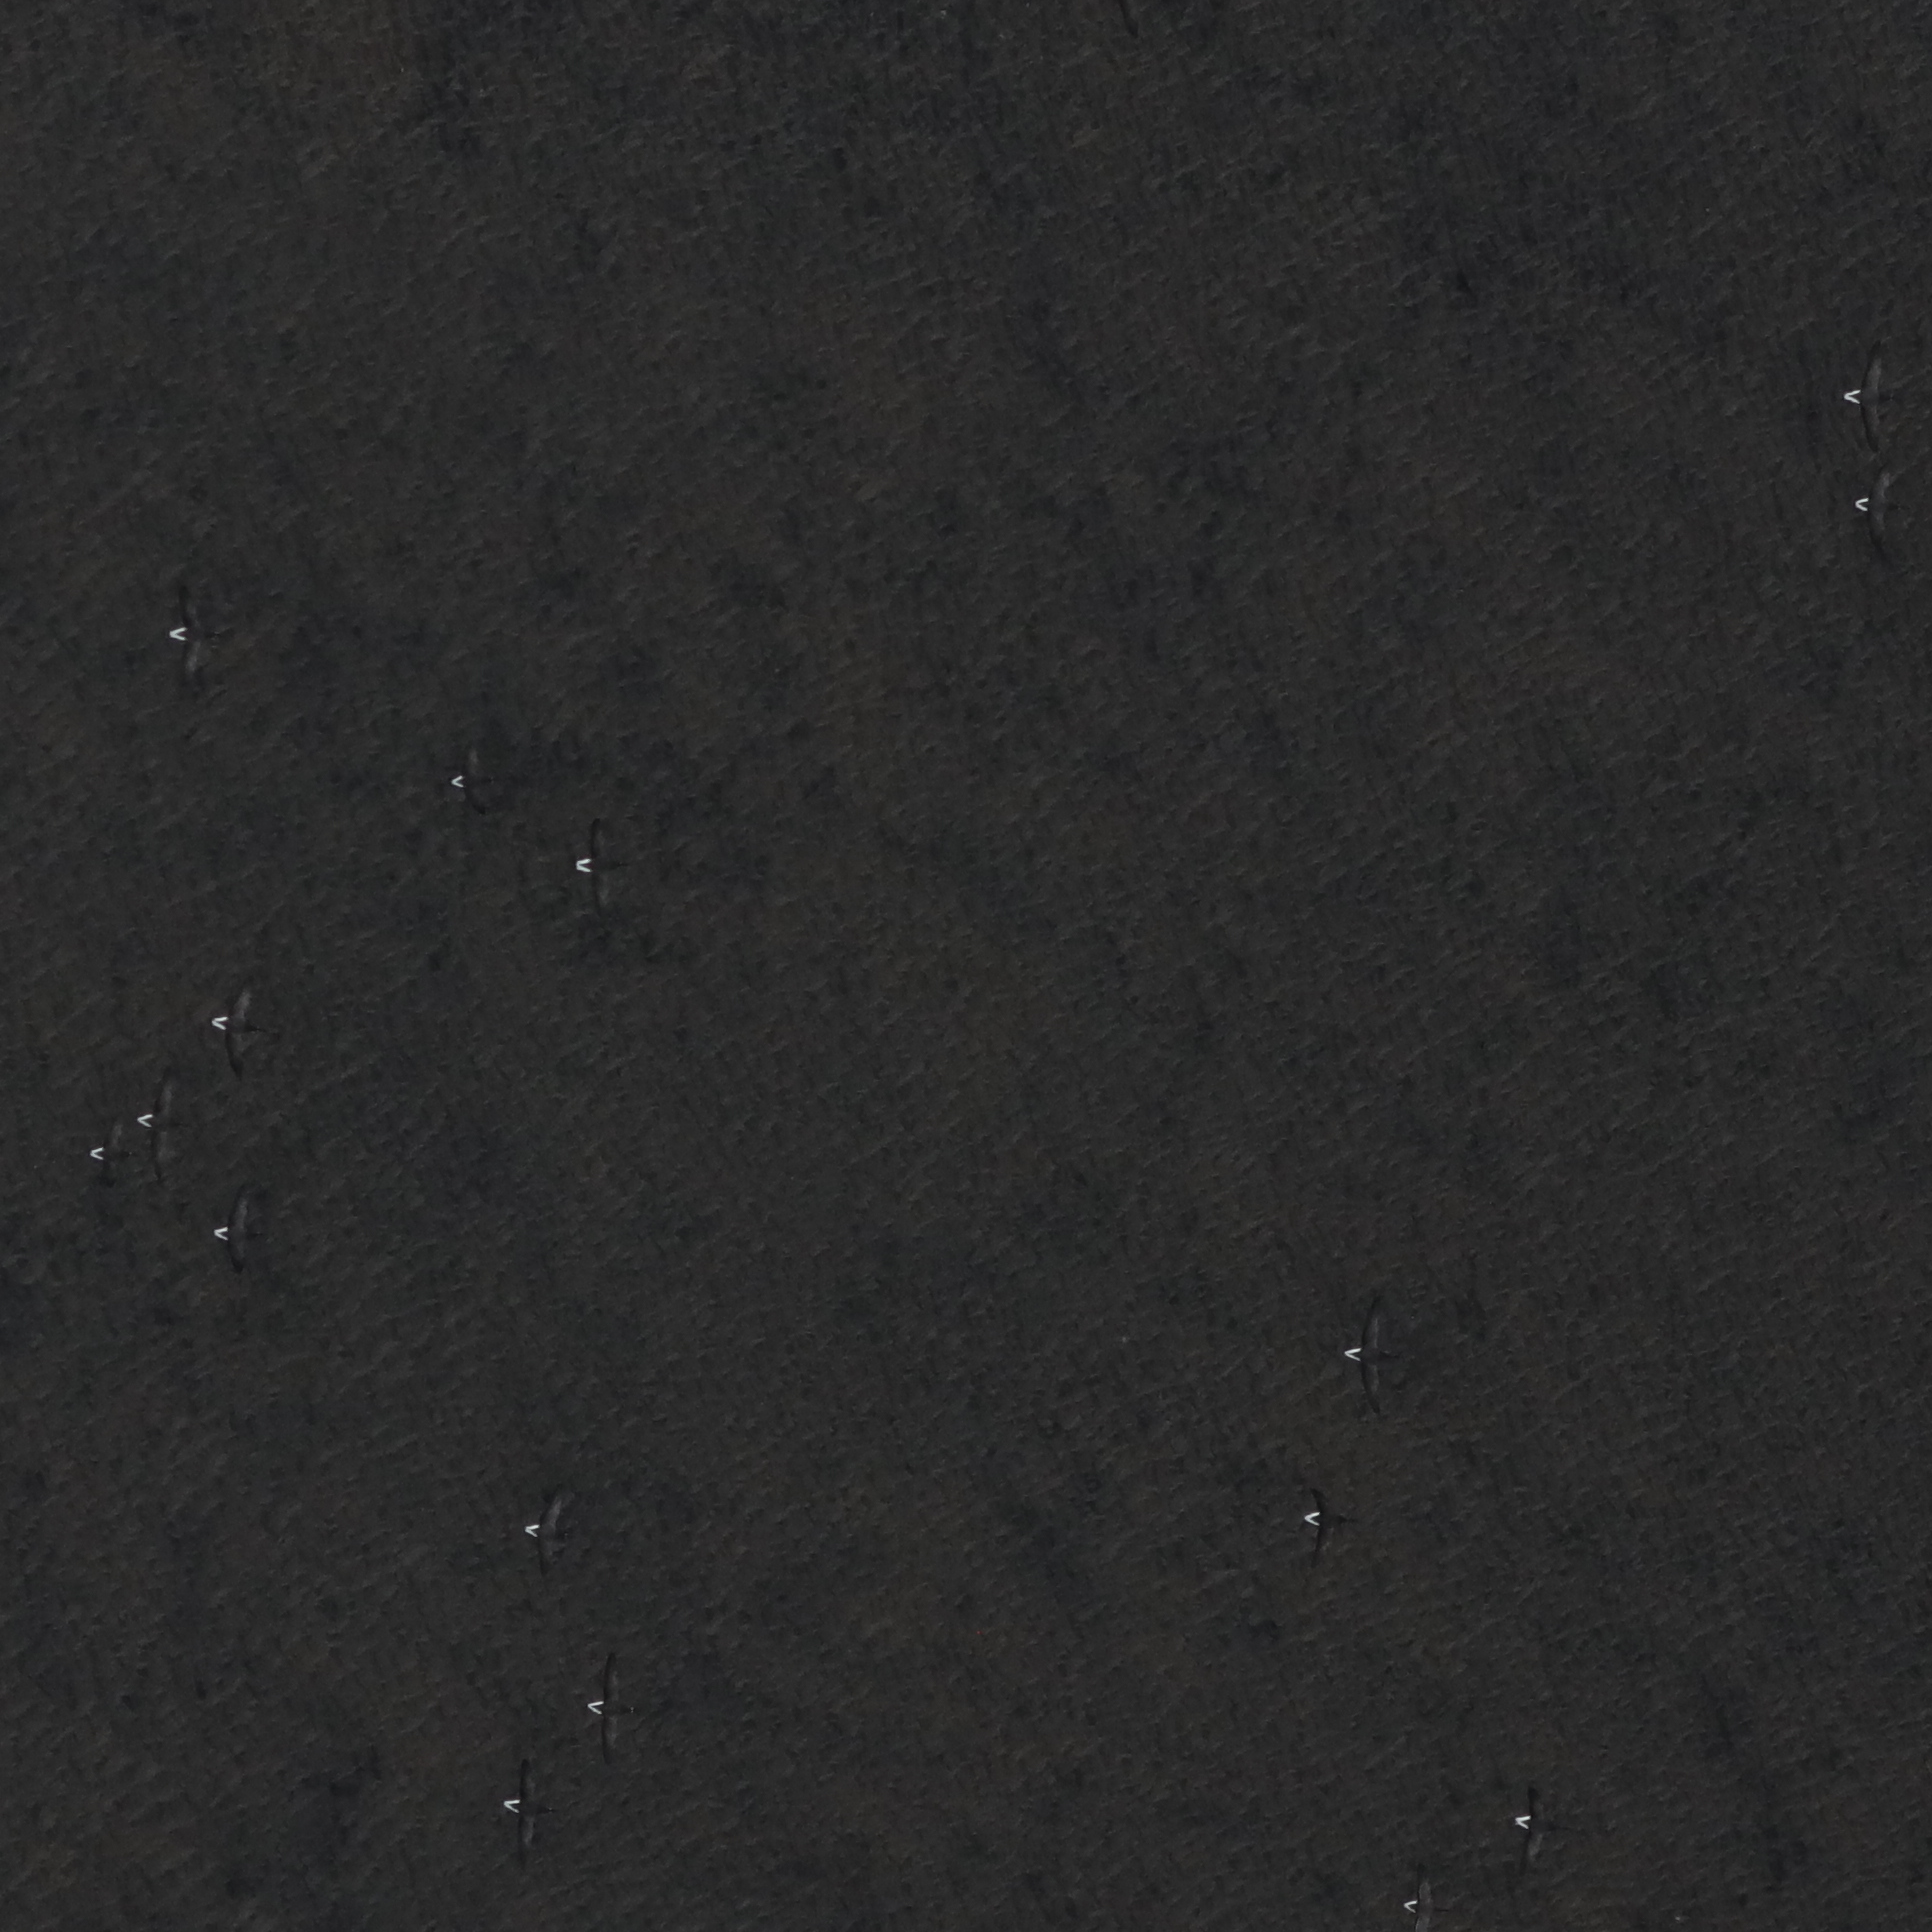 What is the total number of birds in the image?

16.